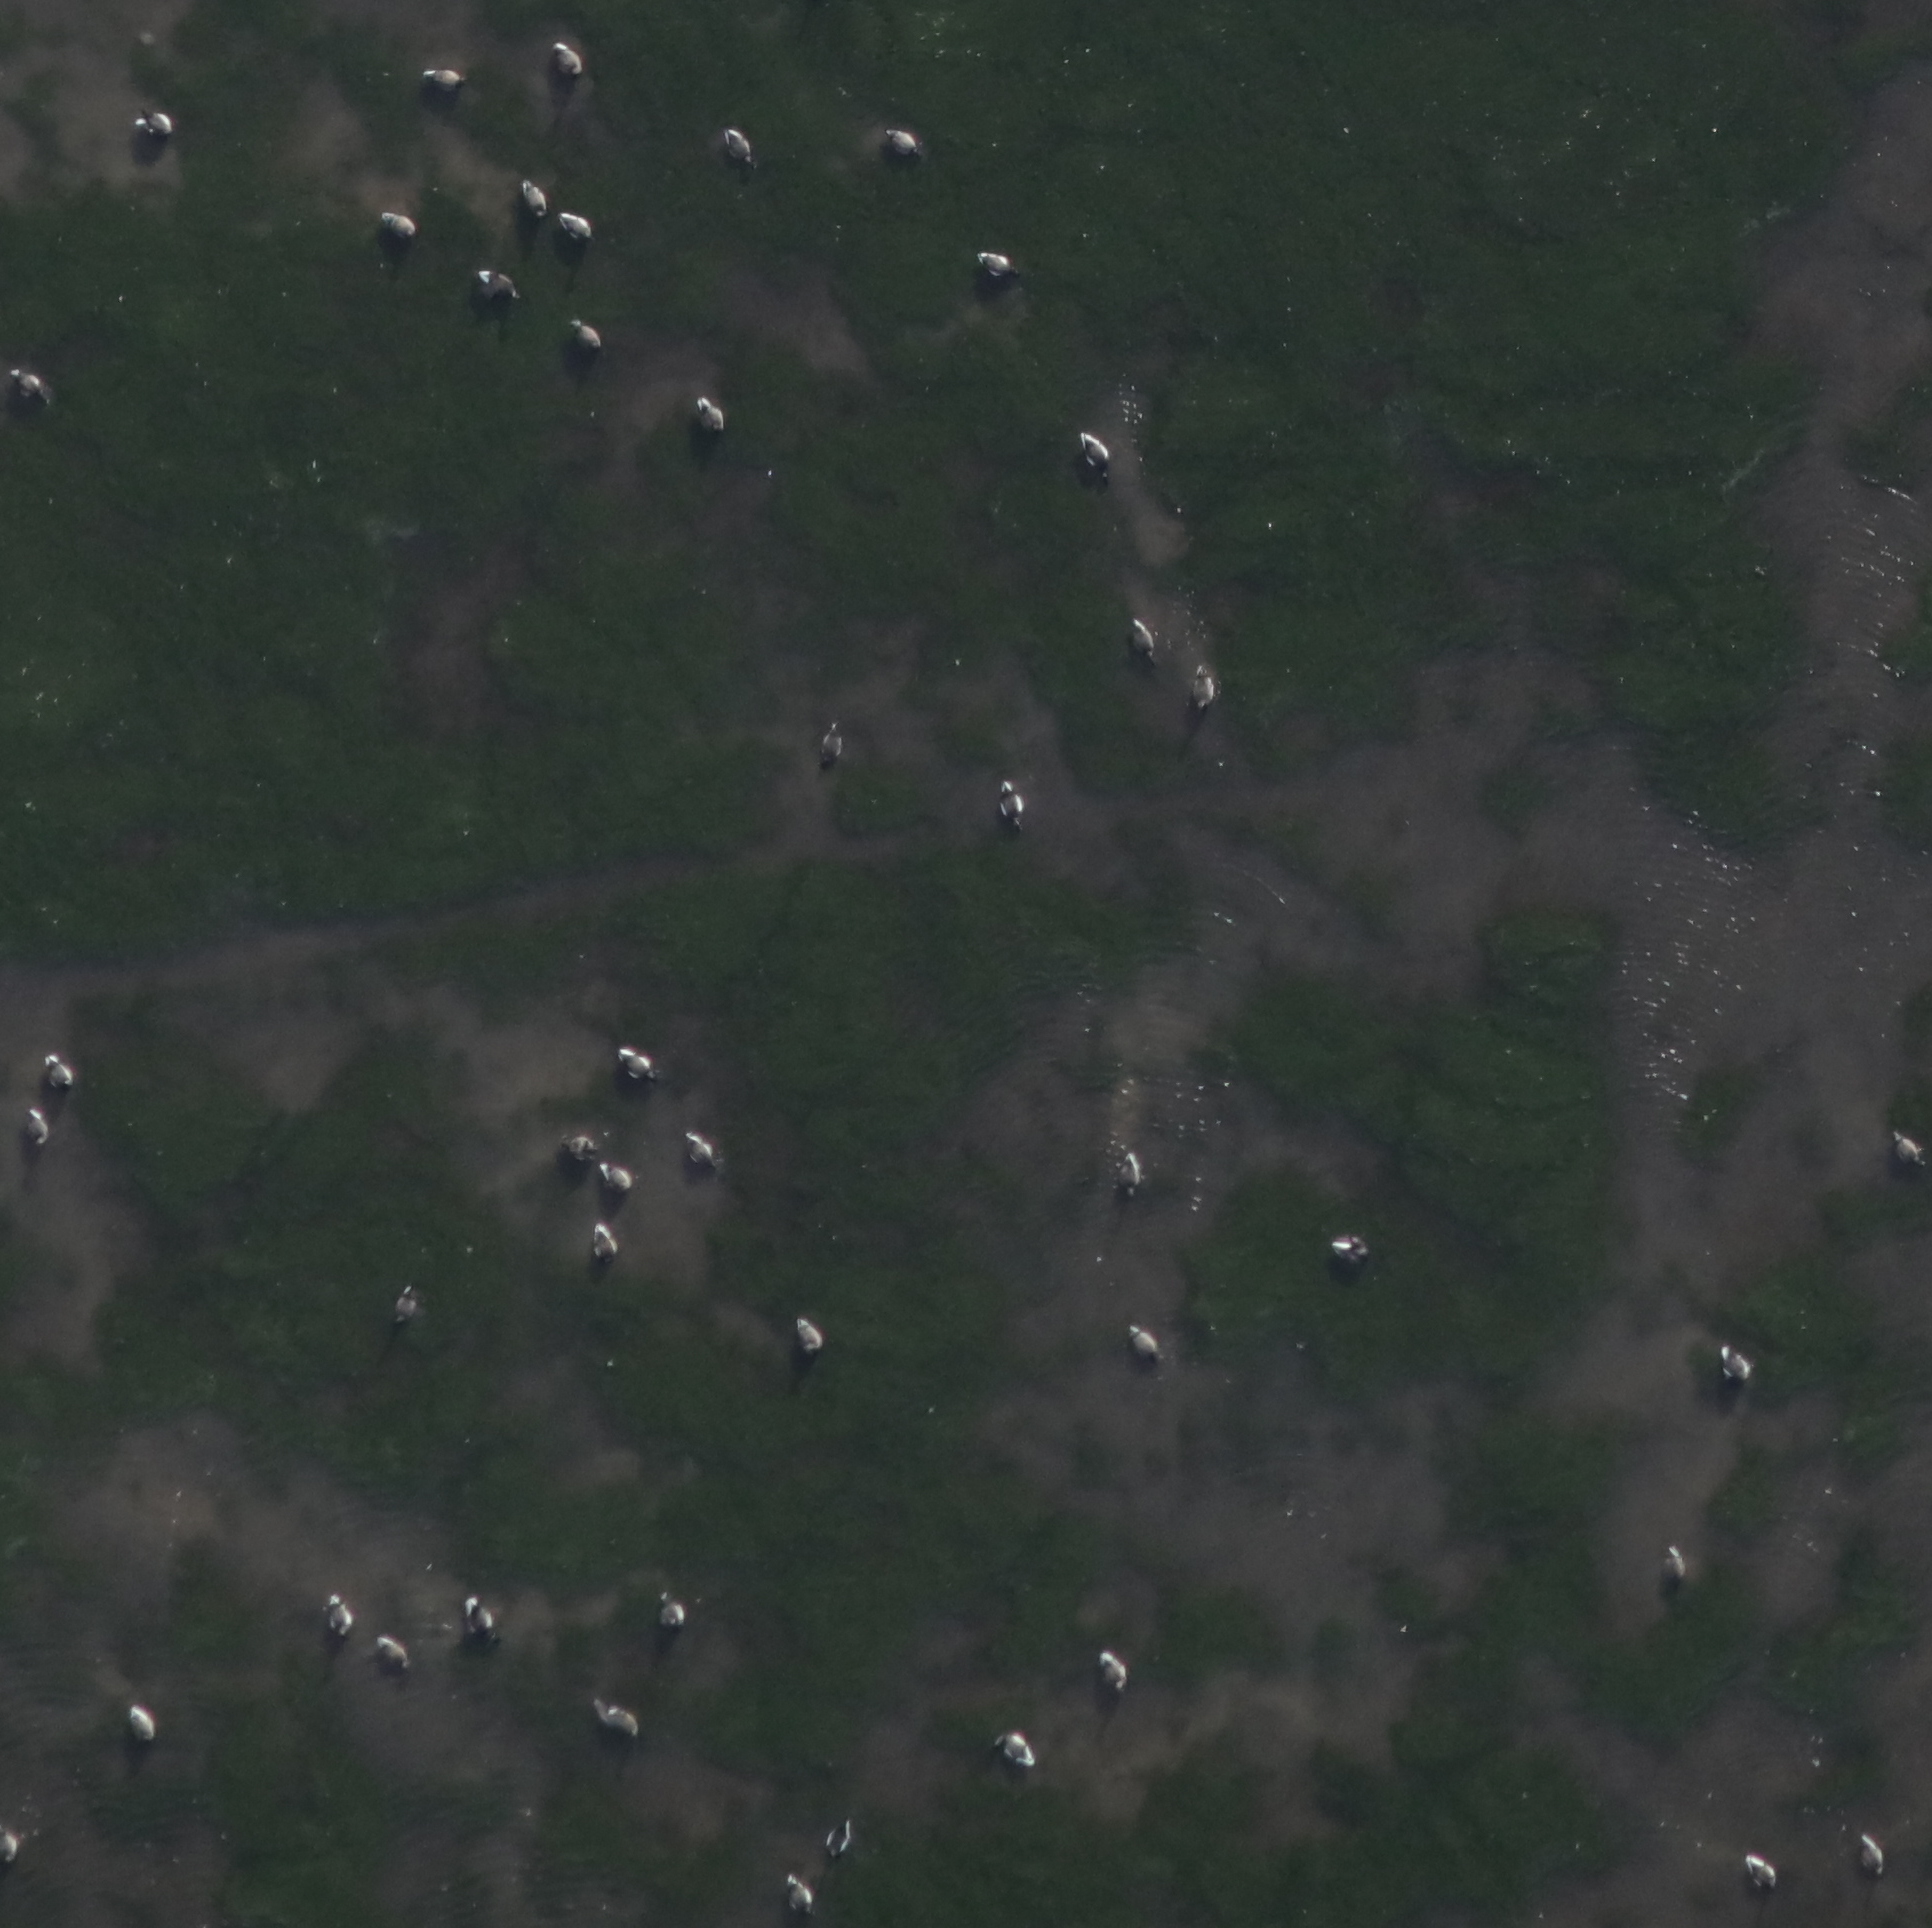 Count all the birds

46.